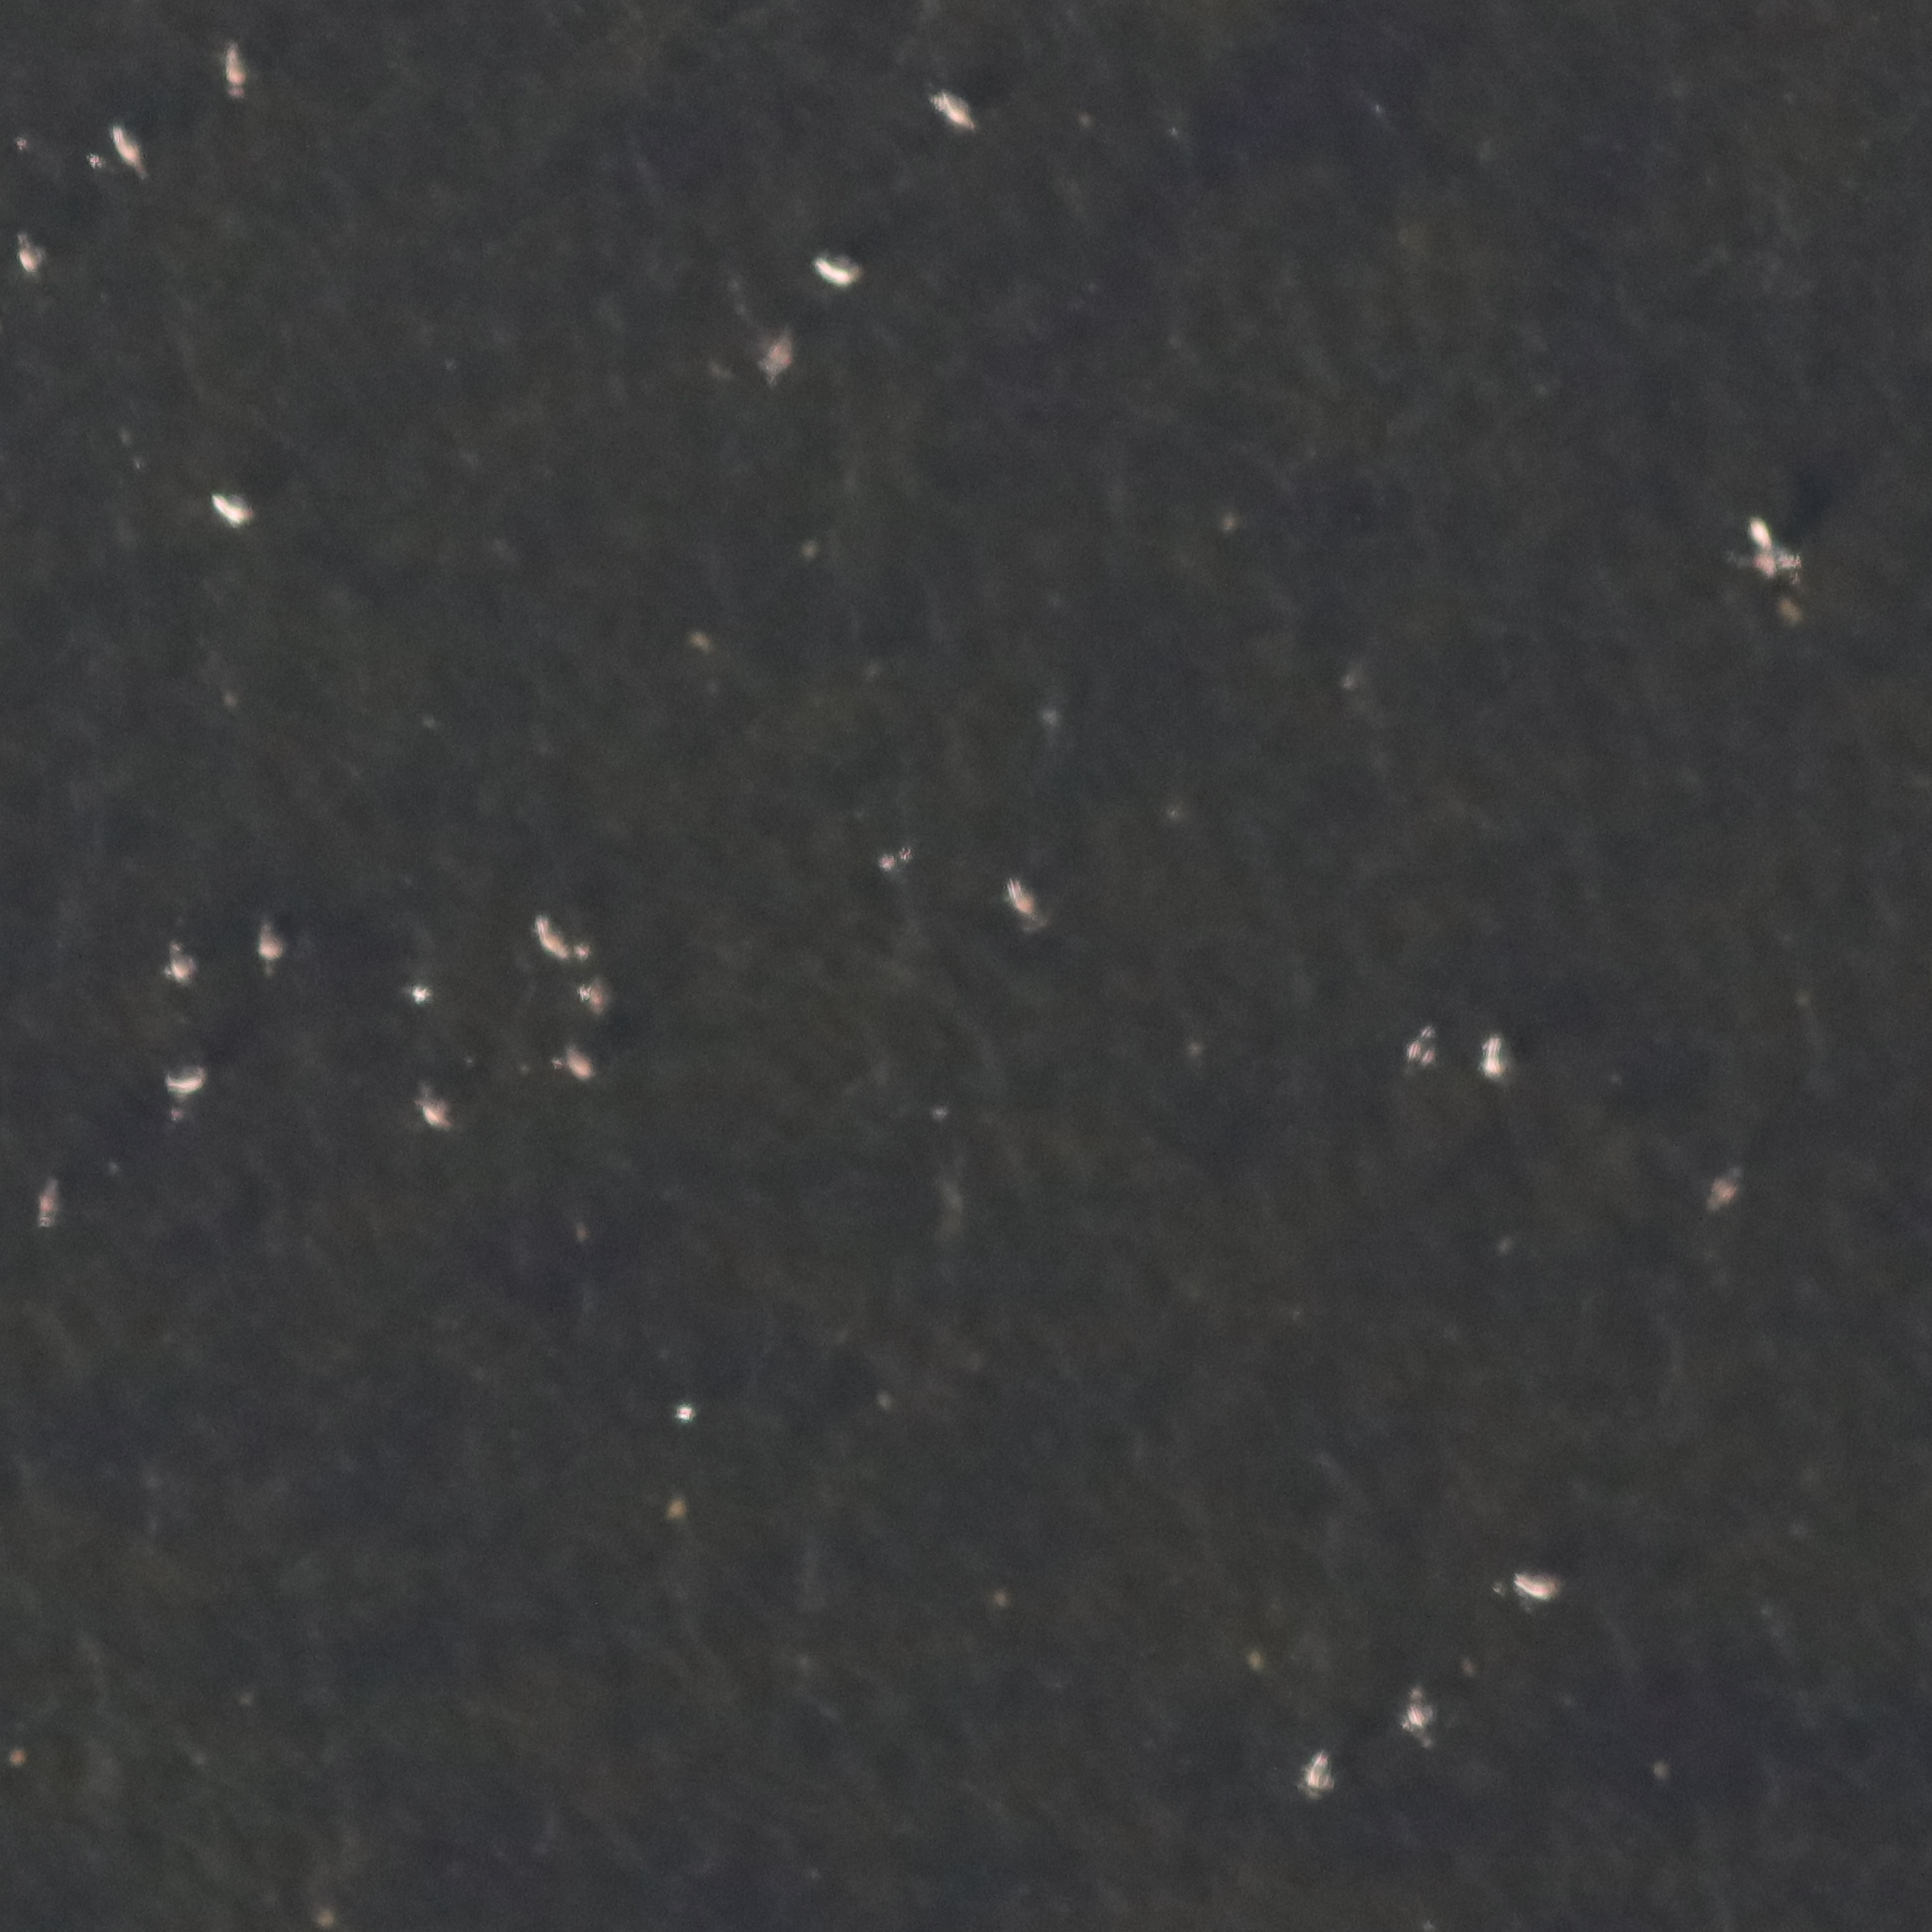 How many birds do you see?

23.